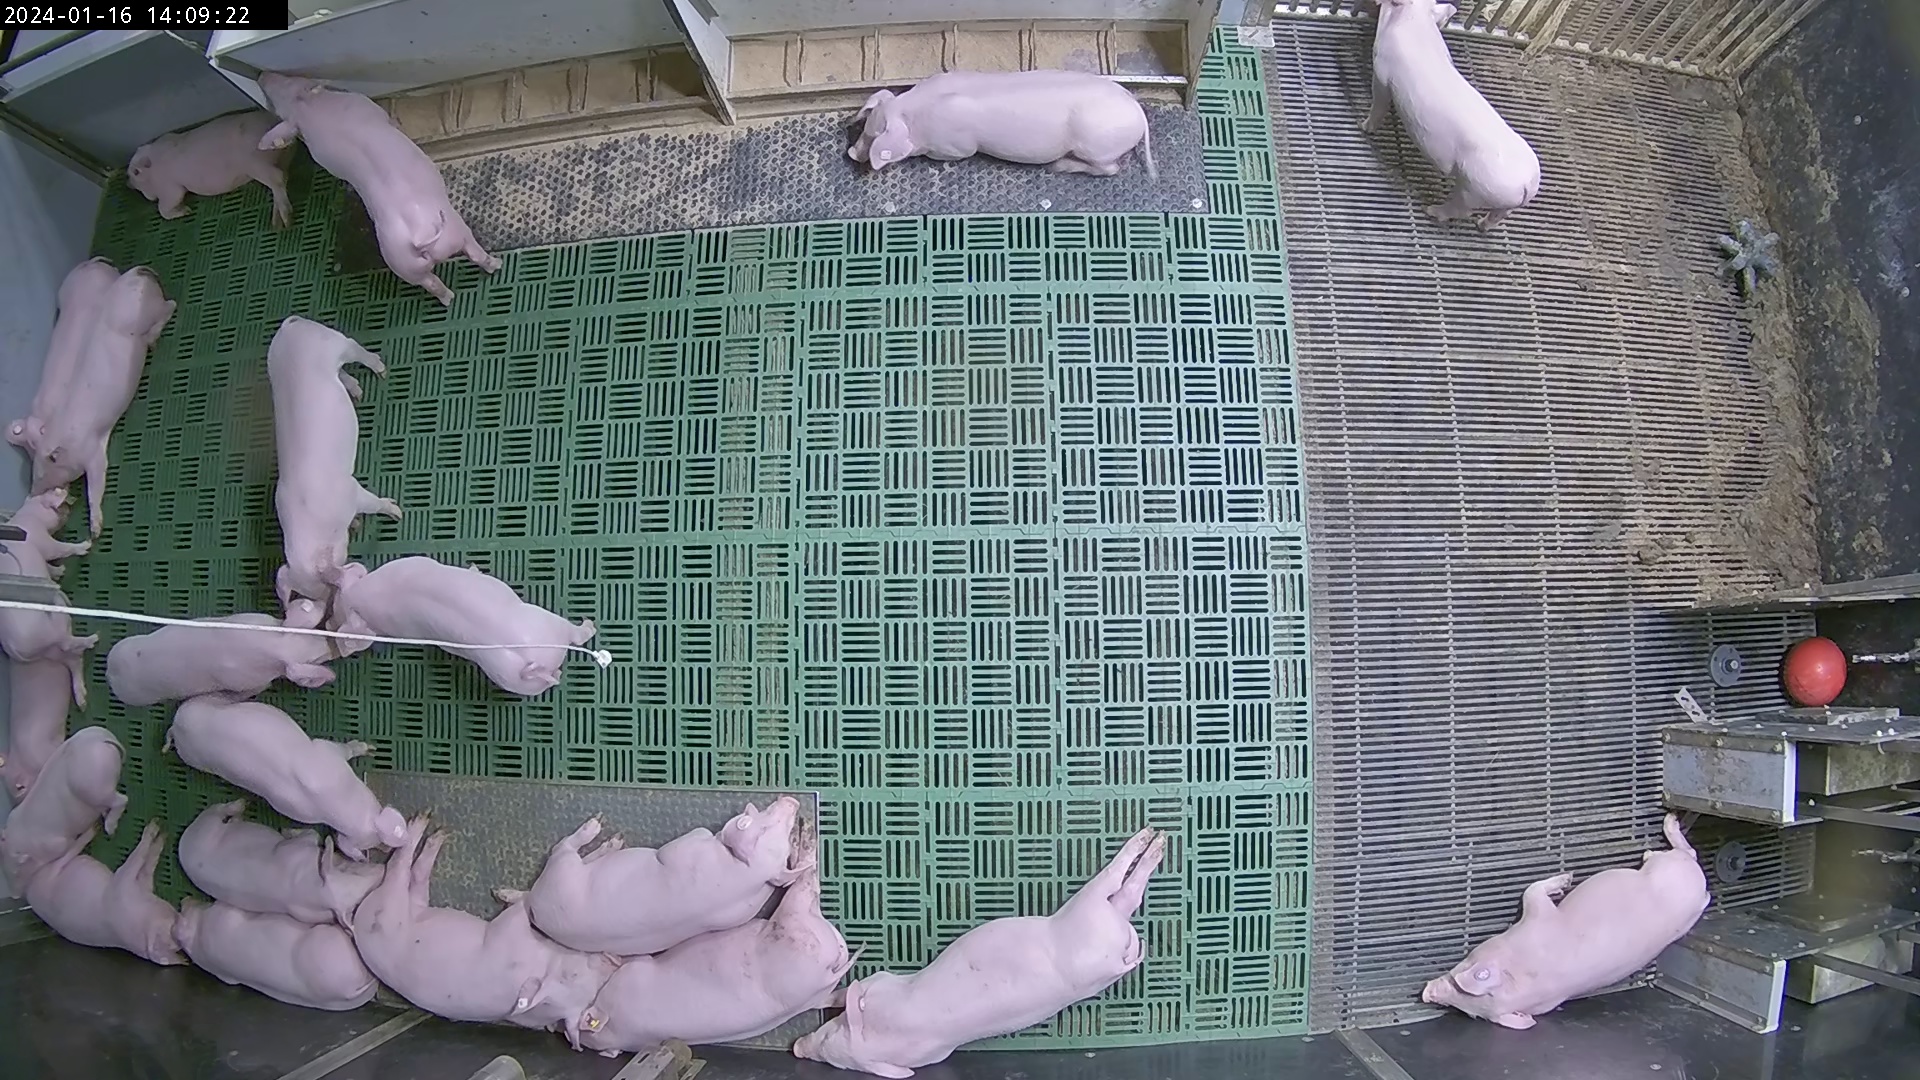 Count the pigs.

21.